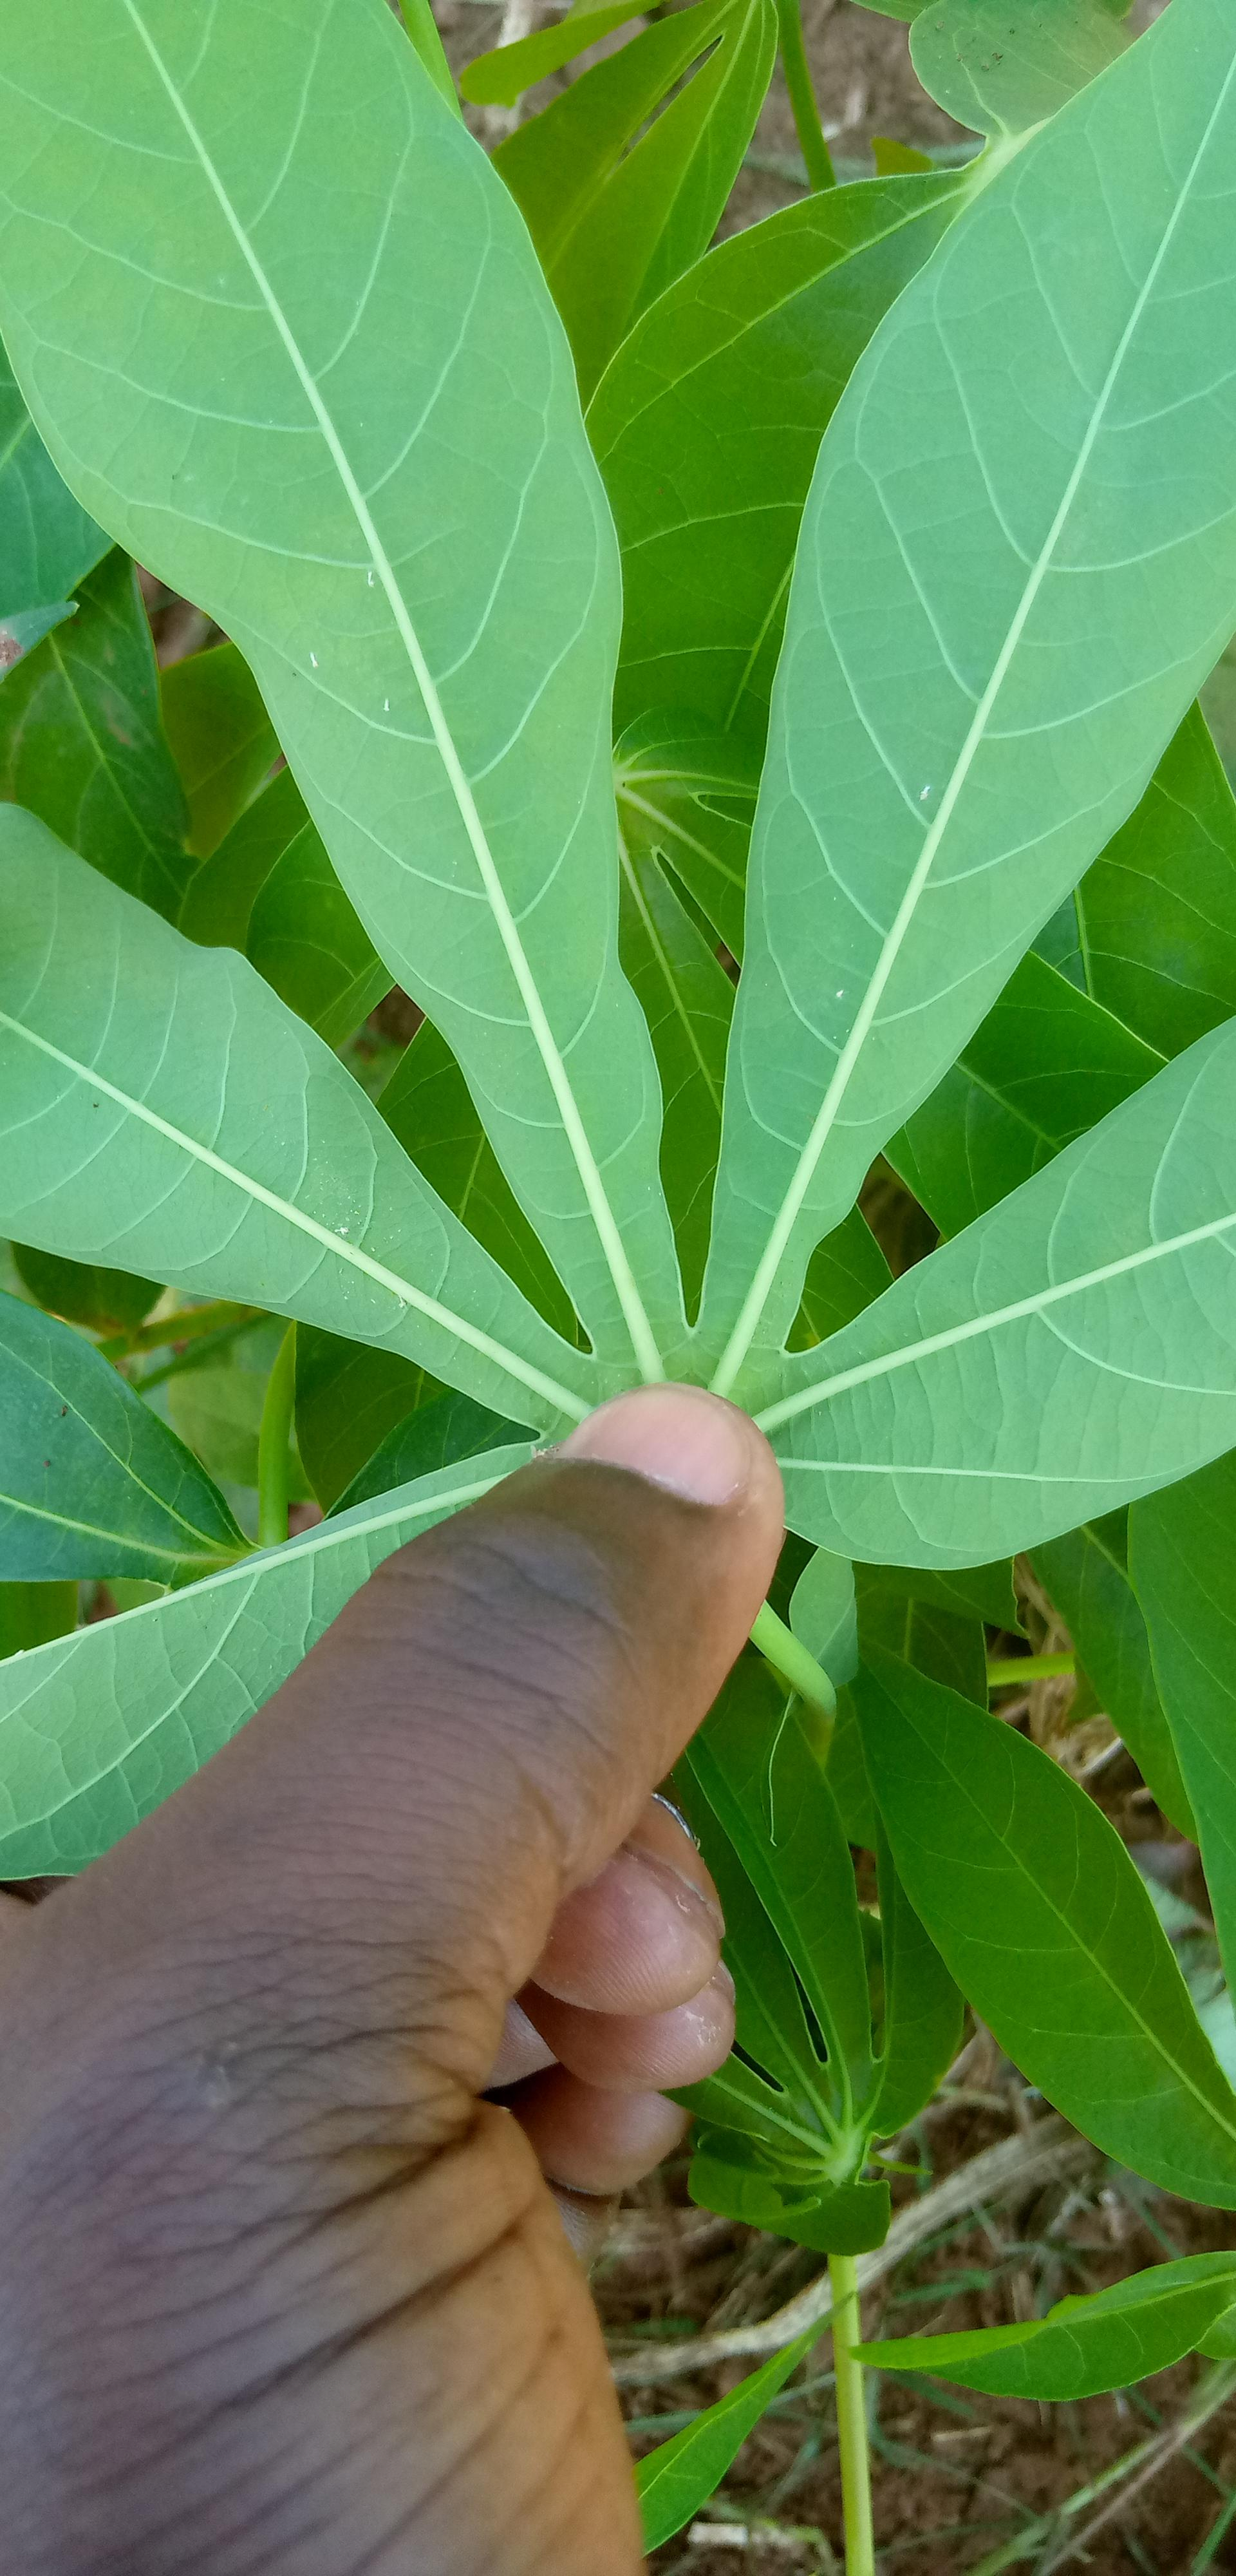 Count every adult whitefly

6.